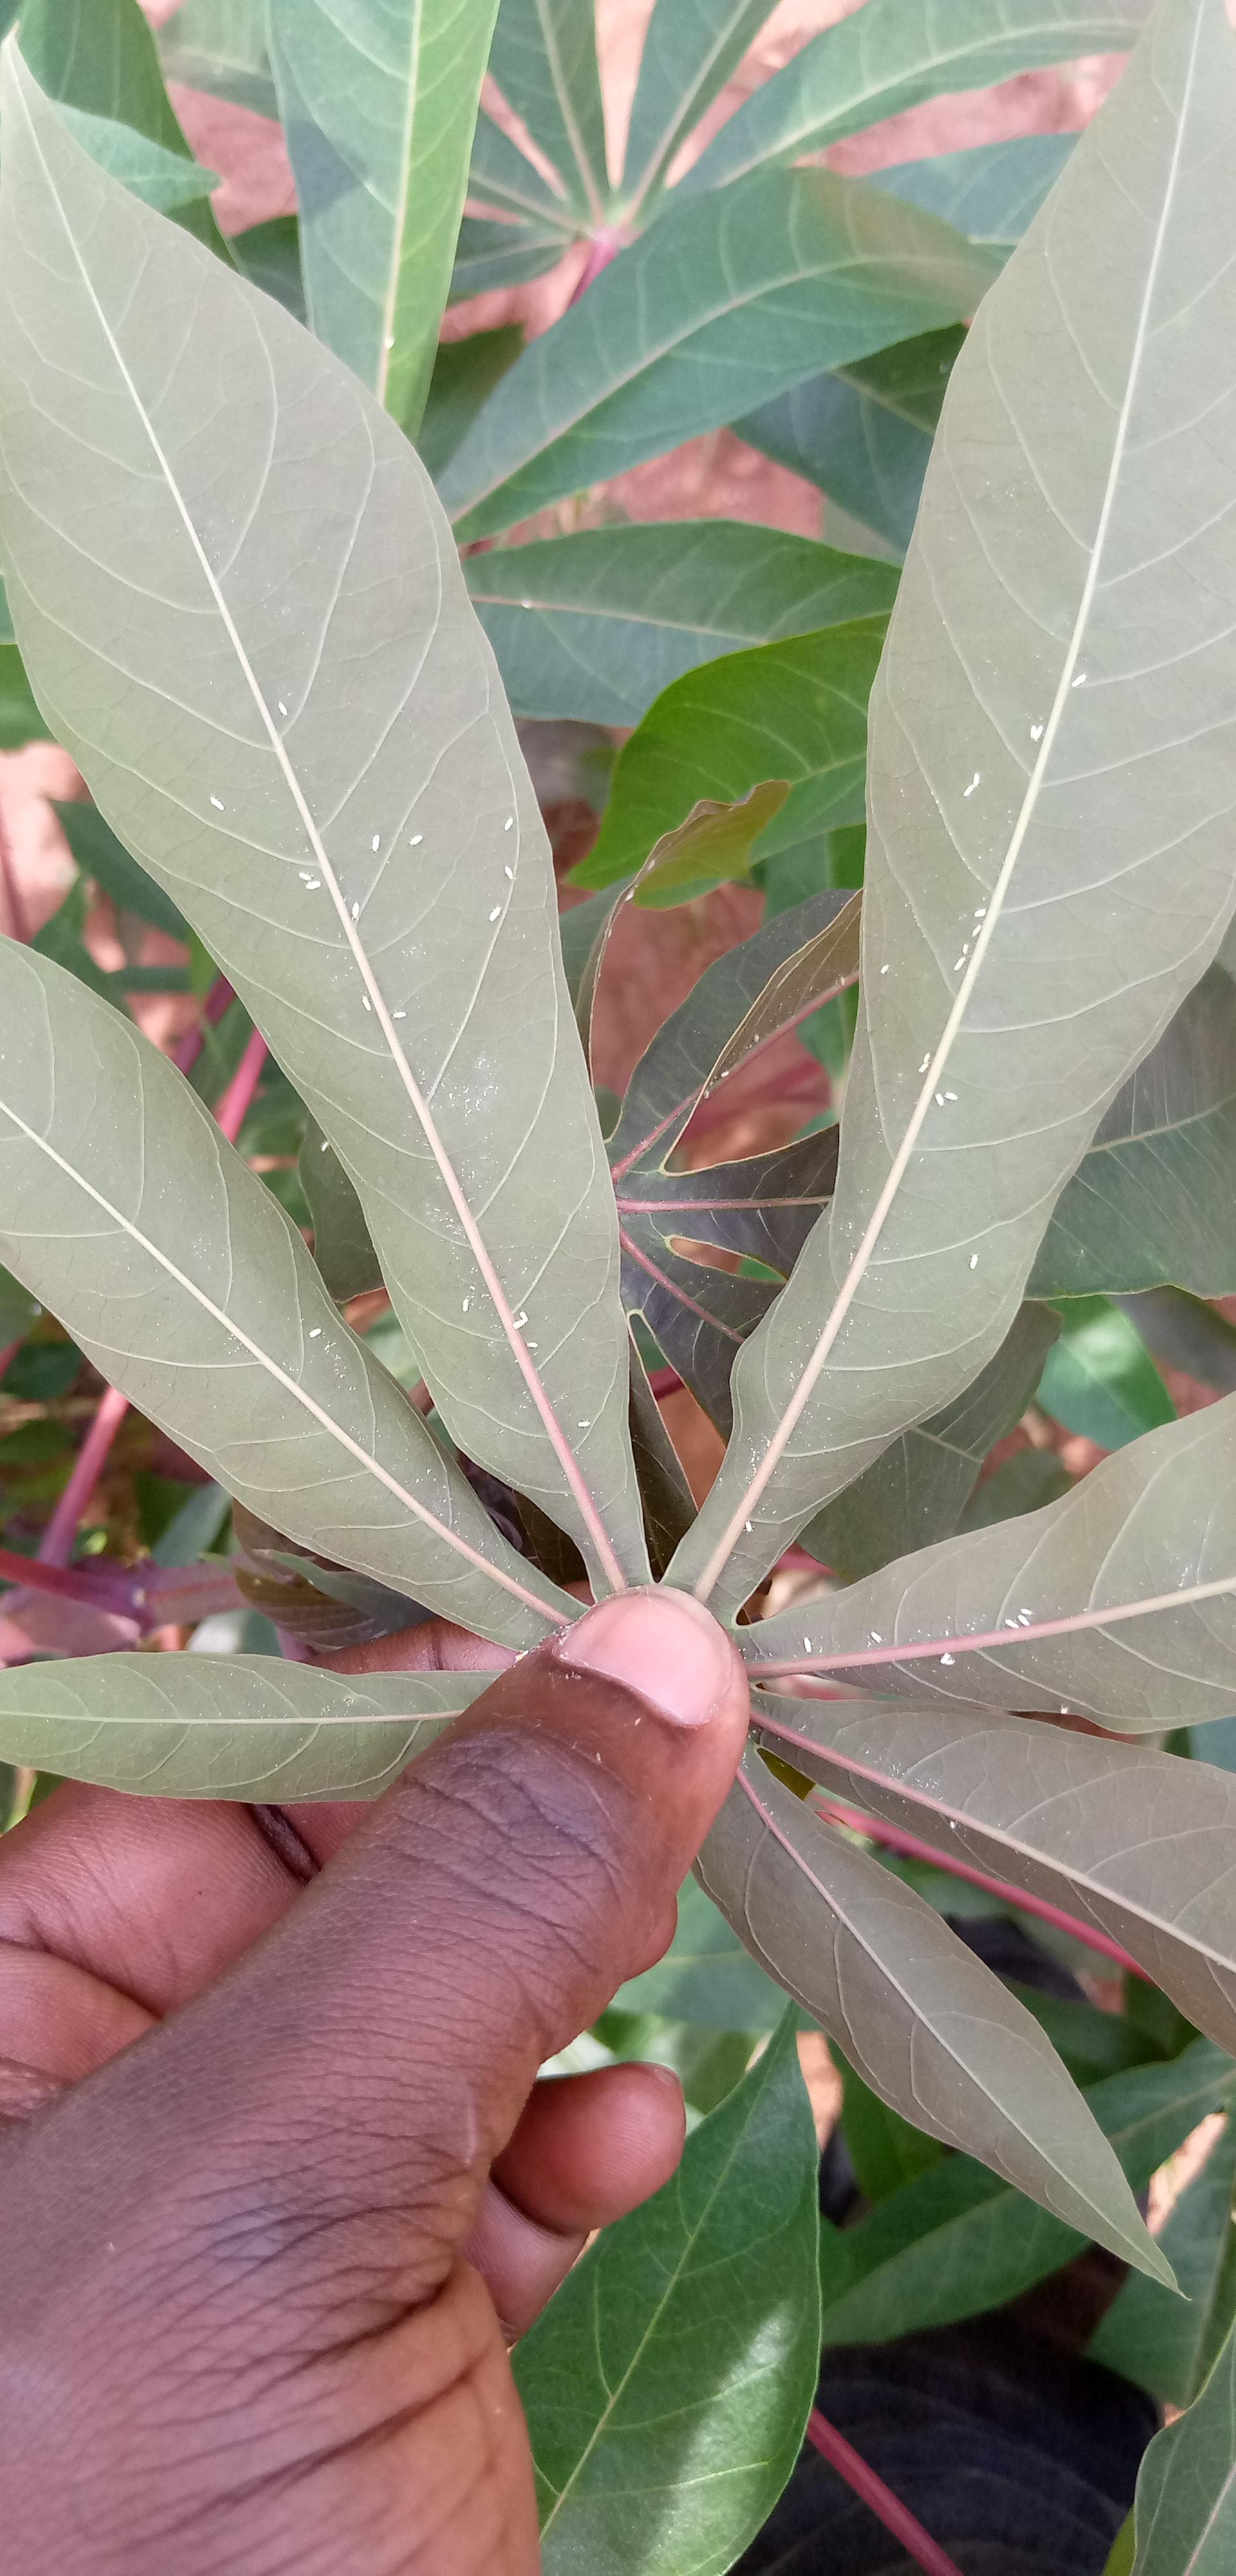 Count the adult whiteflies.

47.